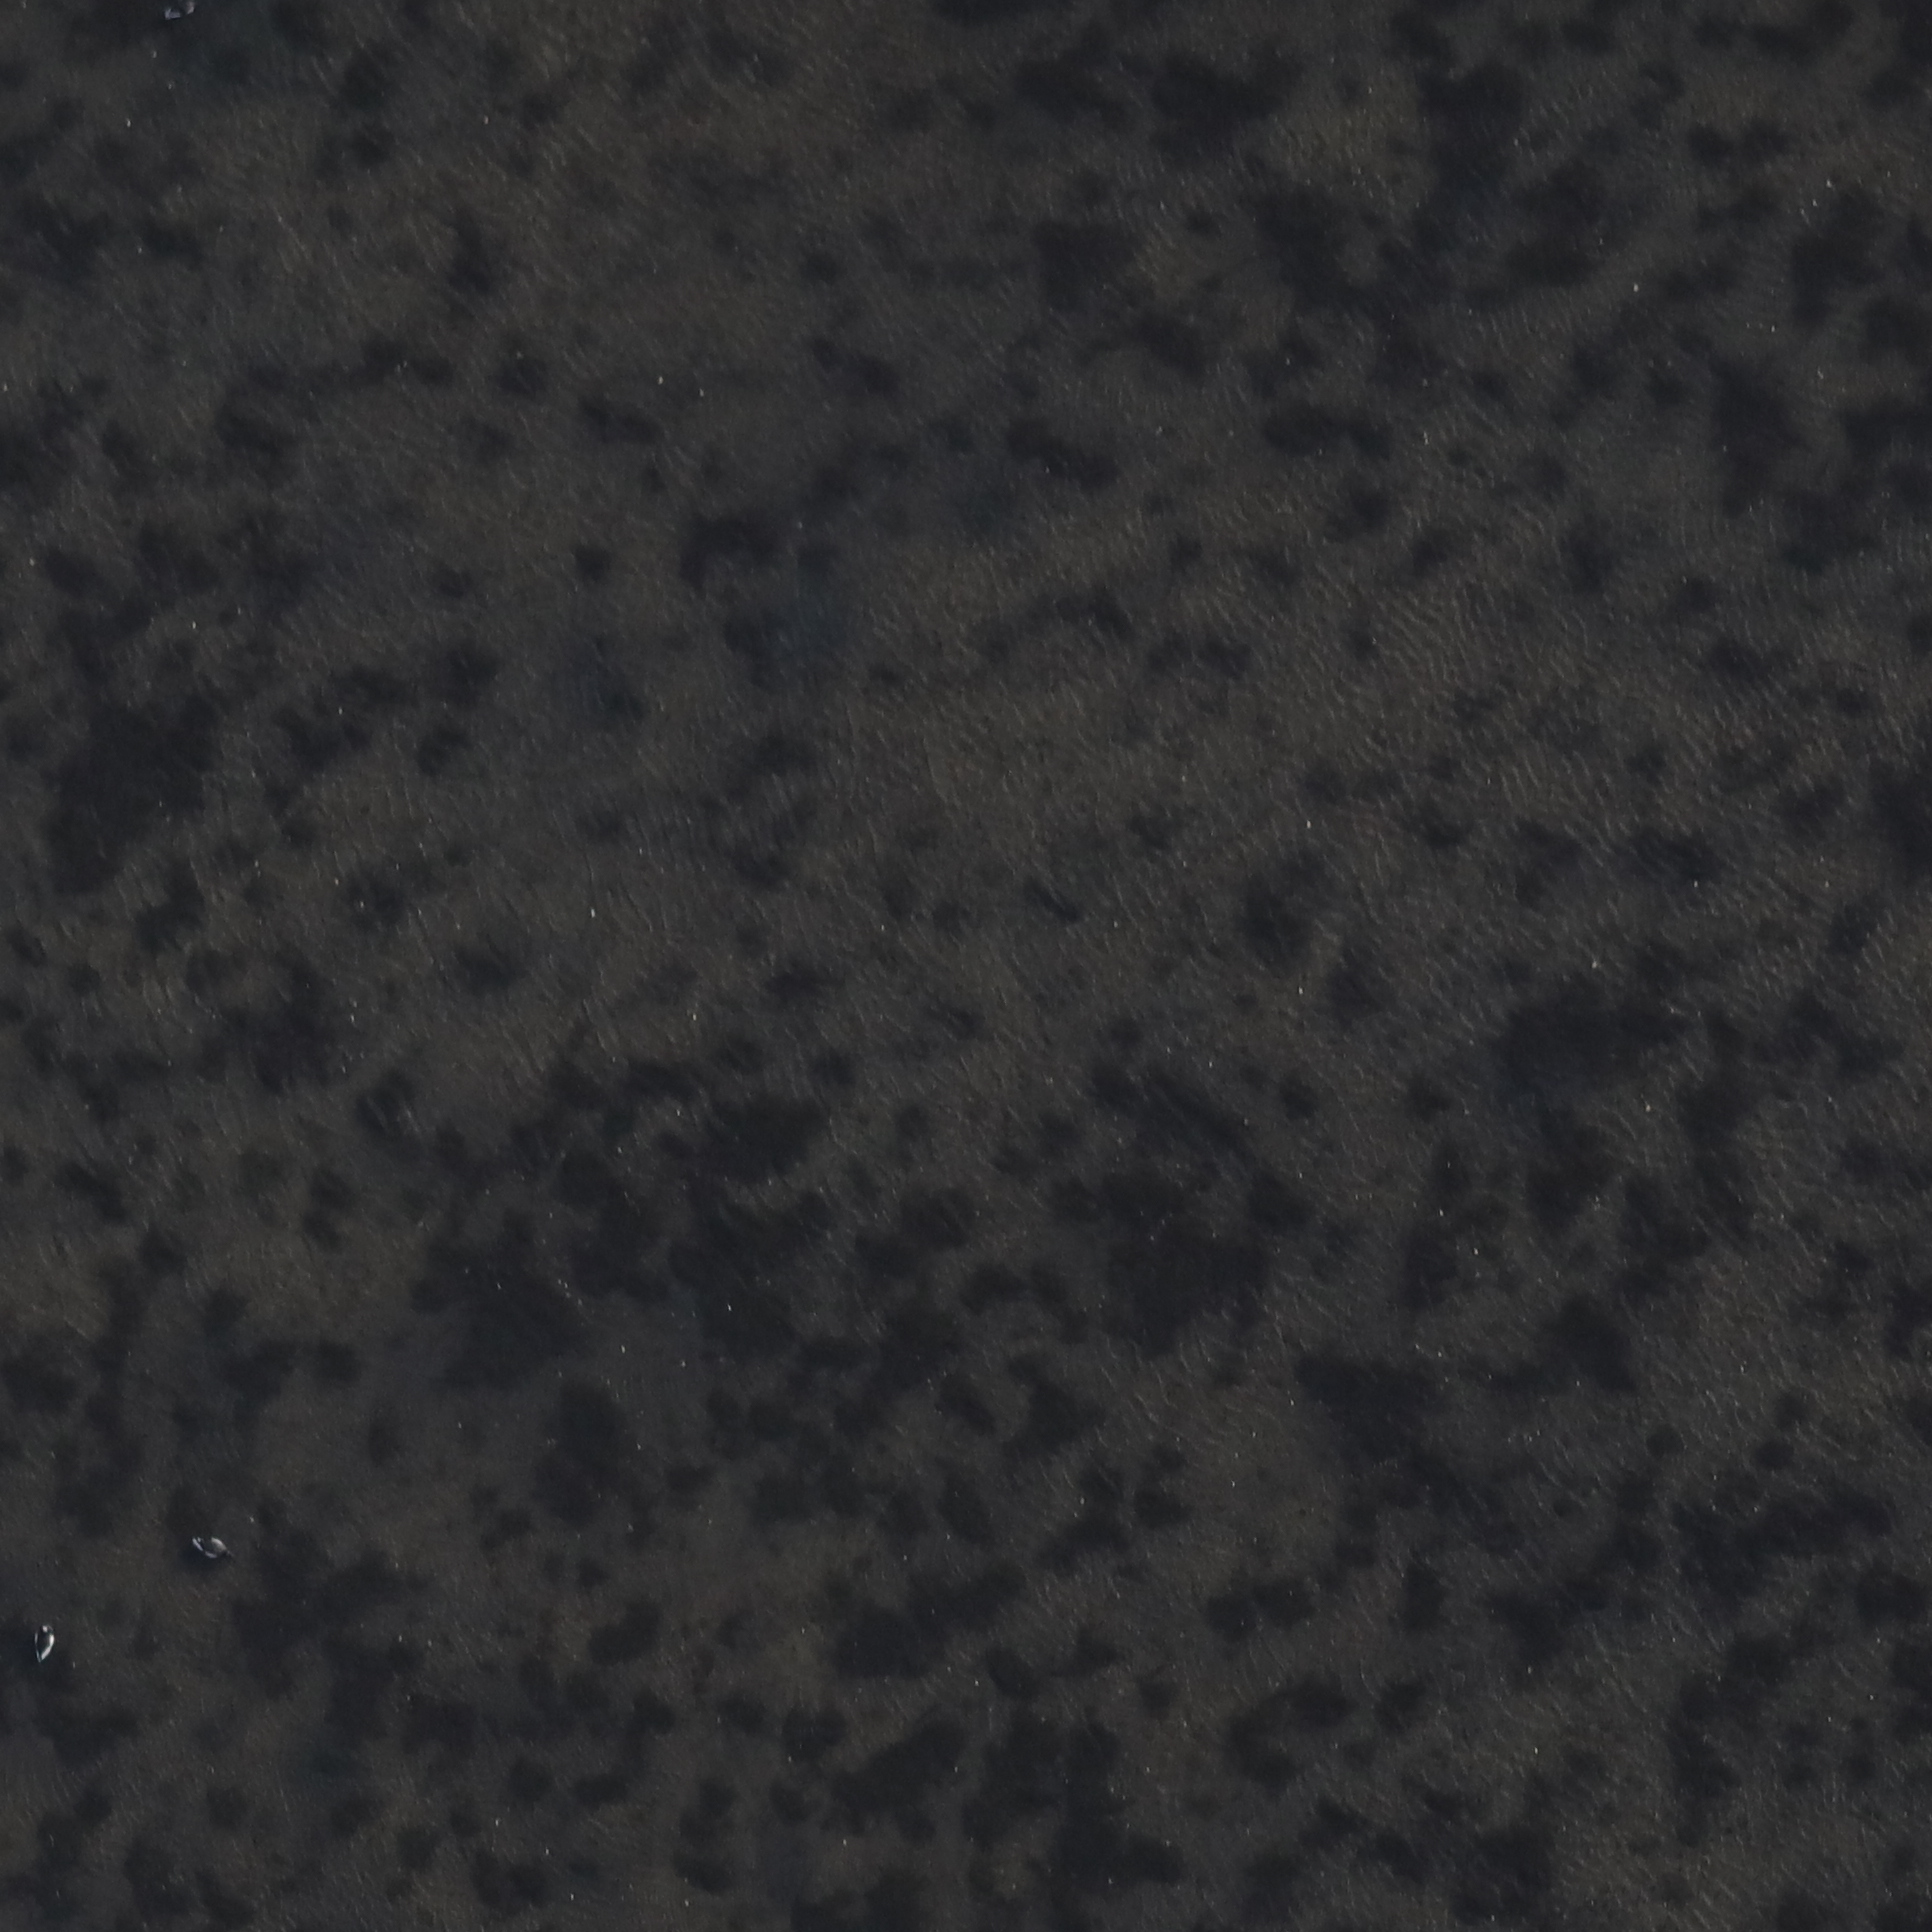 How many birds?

3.